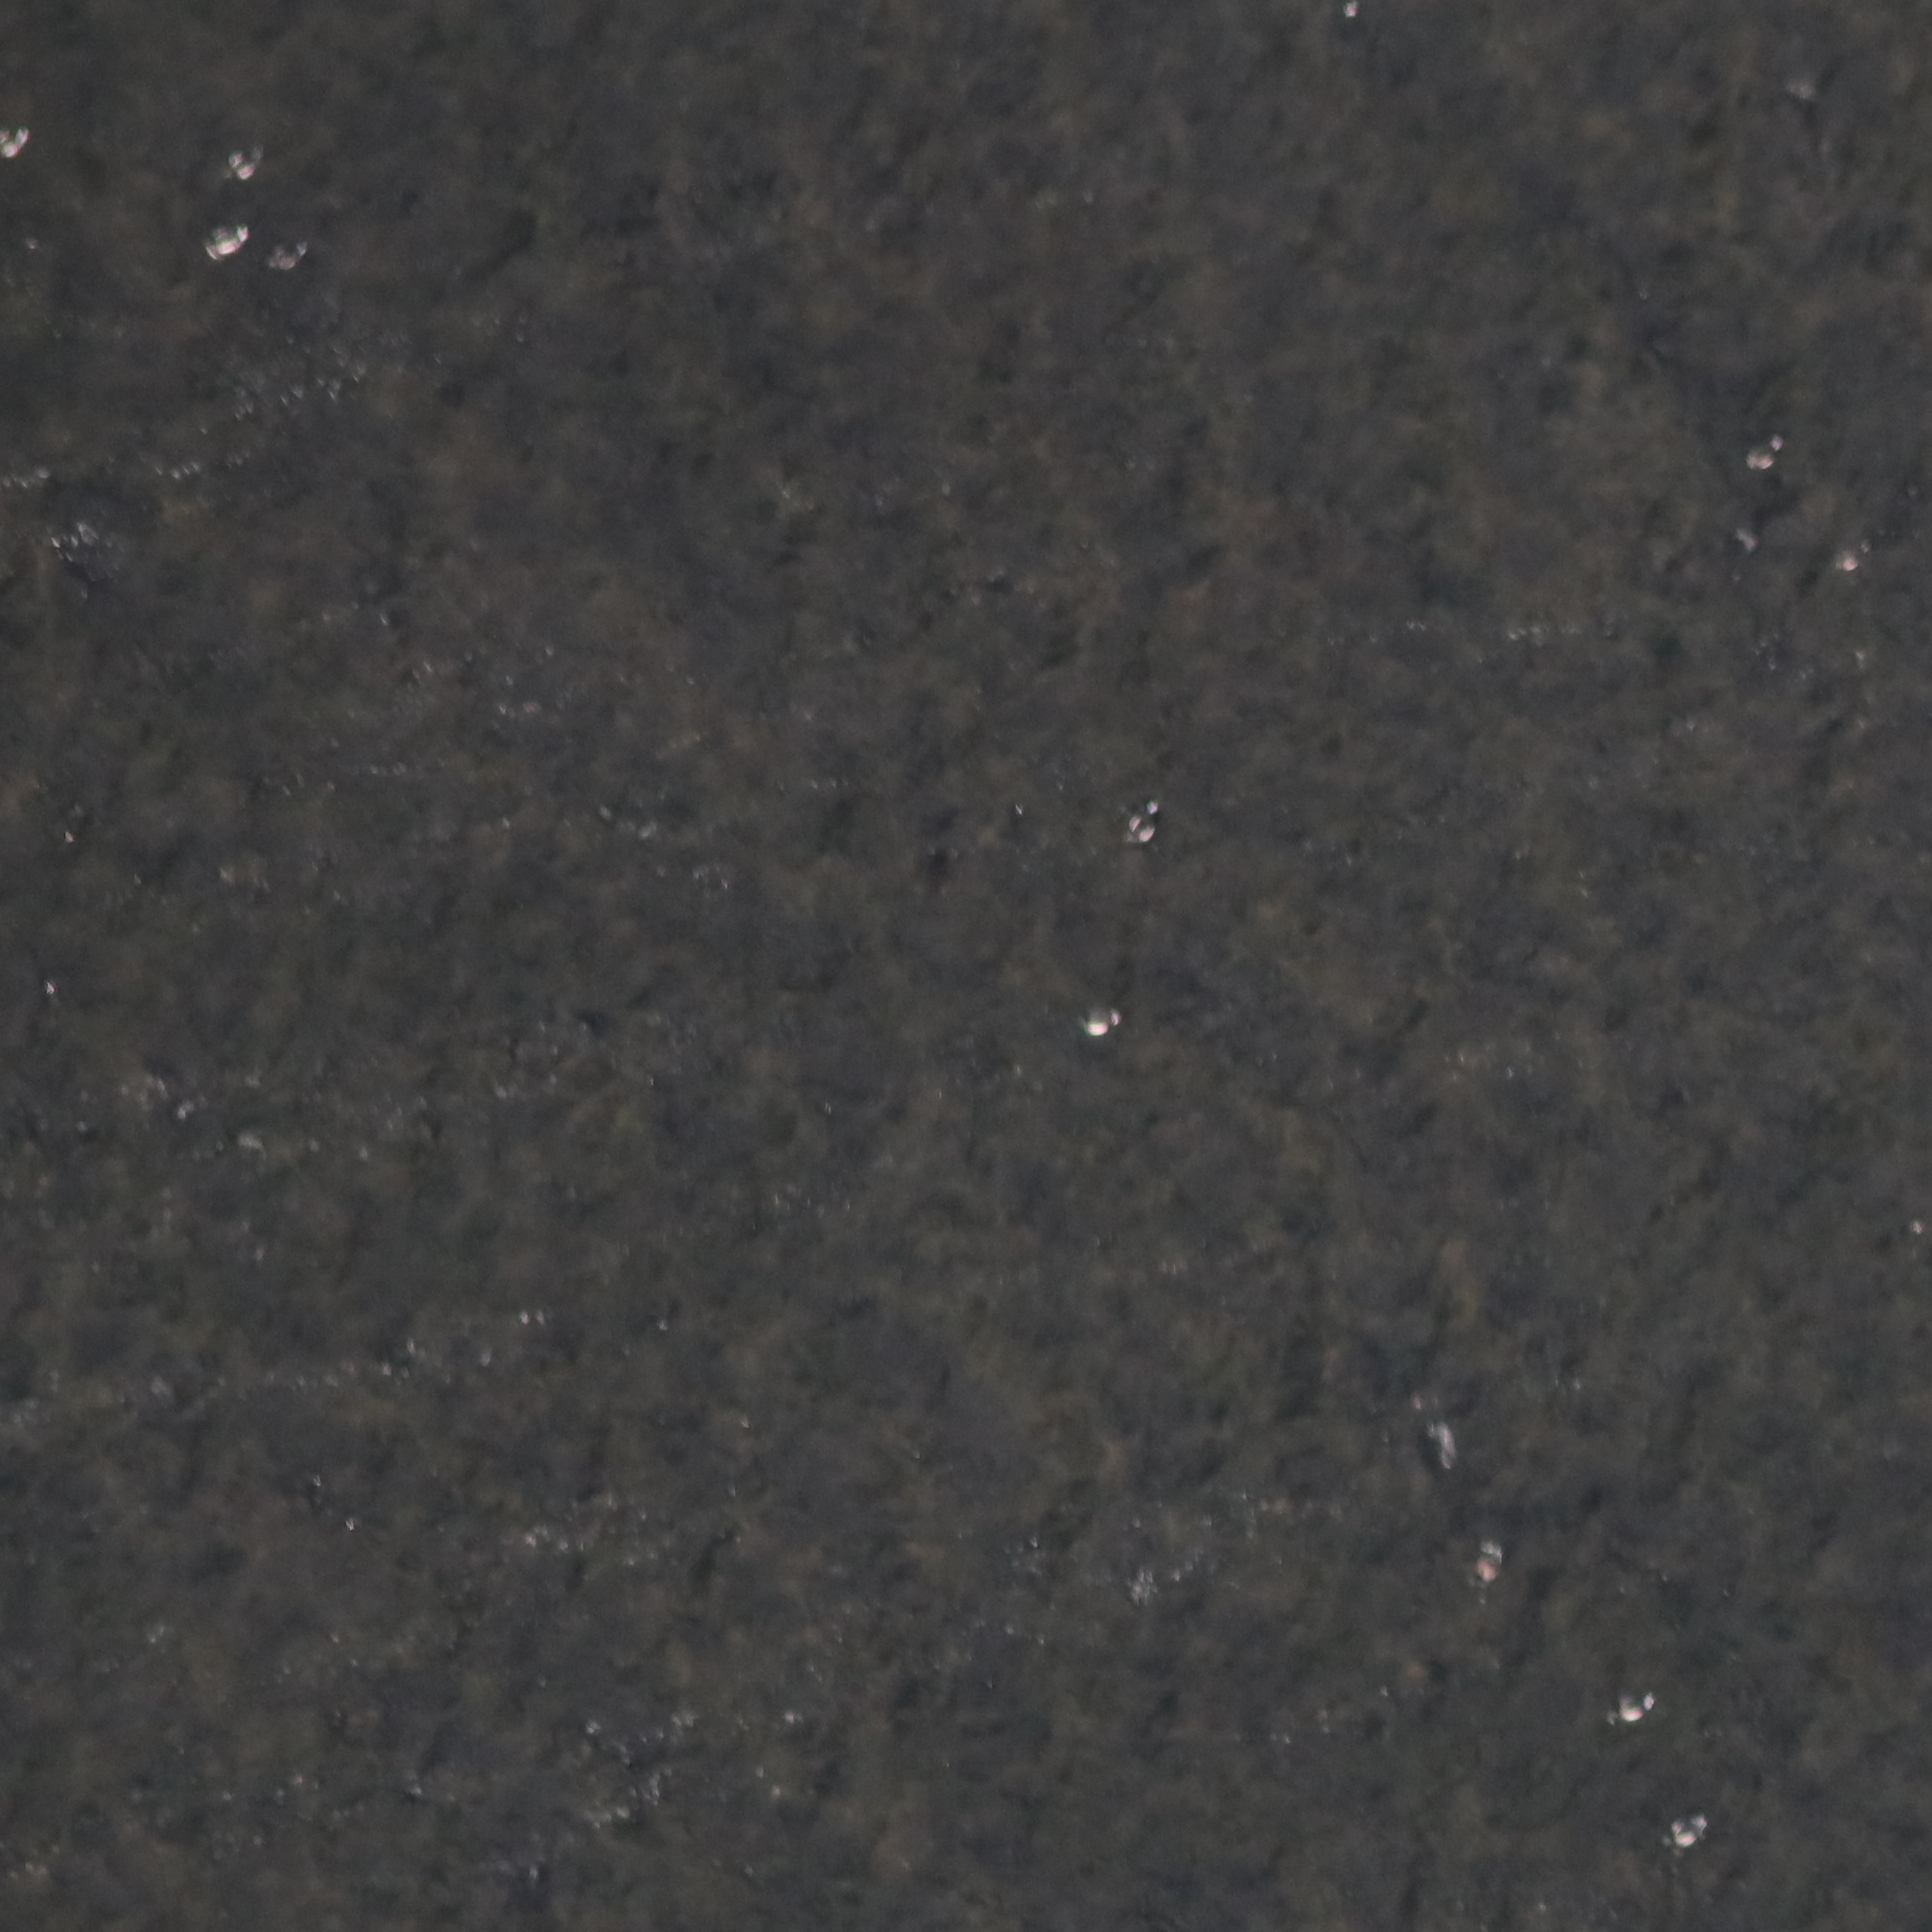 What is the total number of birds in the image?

12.